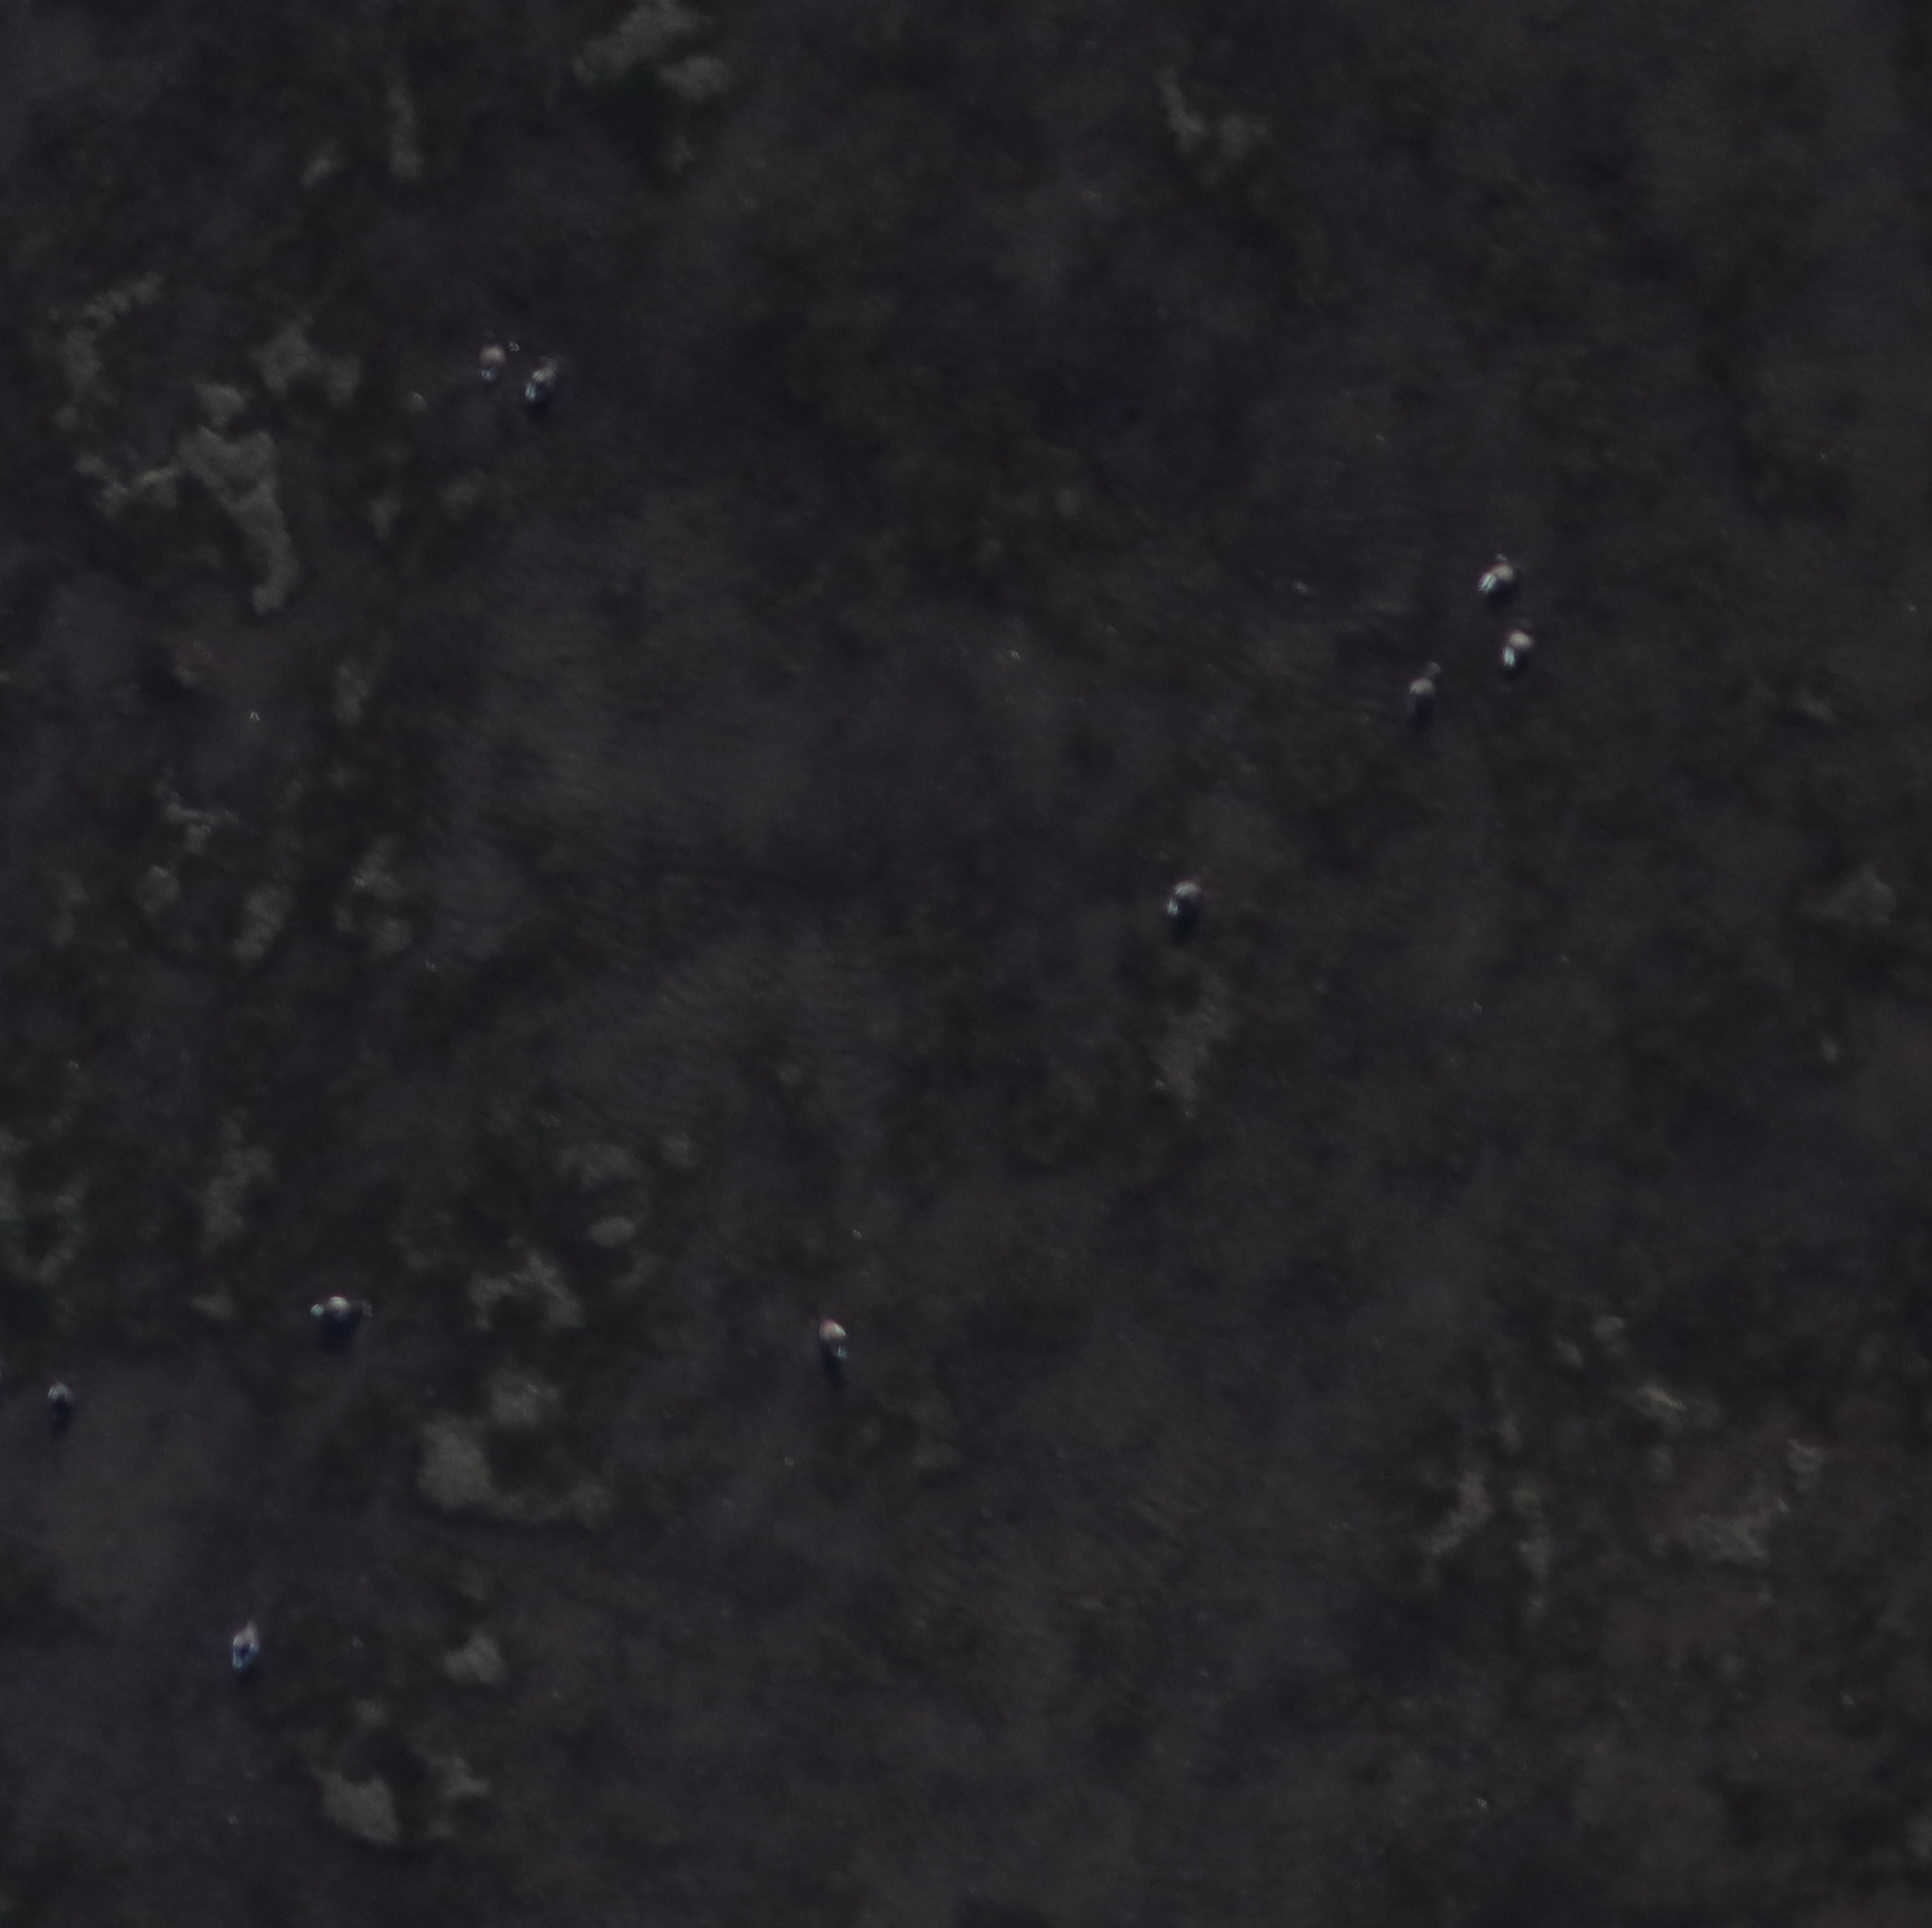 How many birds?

10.